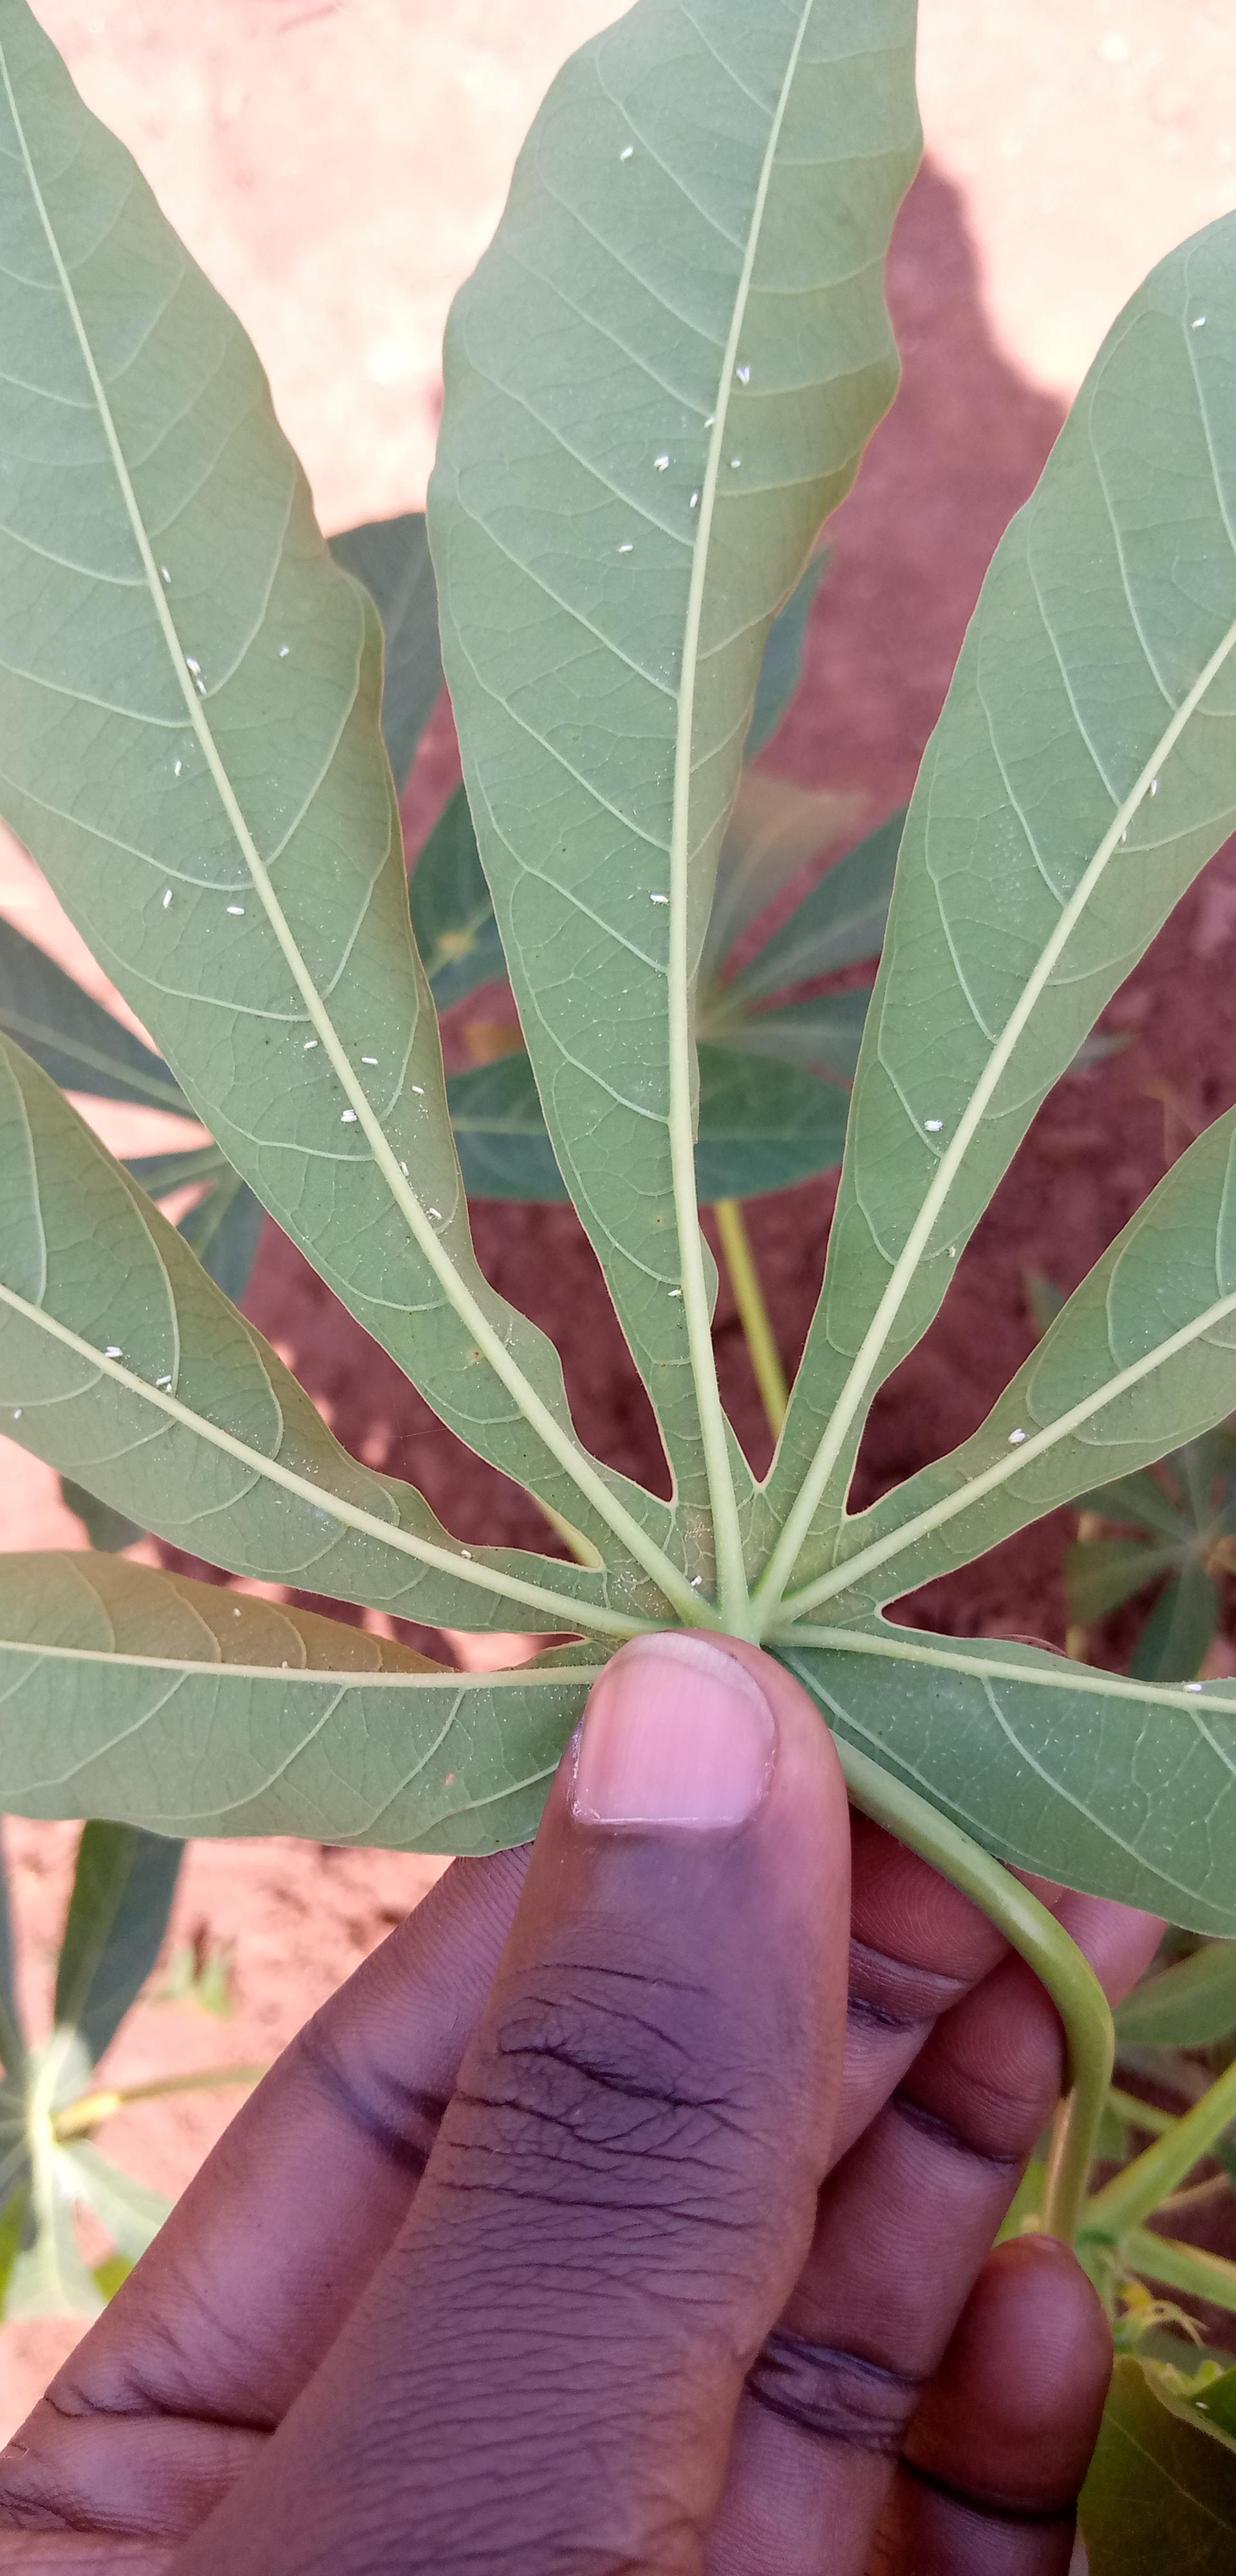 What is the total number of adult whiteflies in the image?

35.